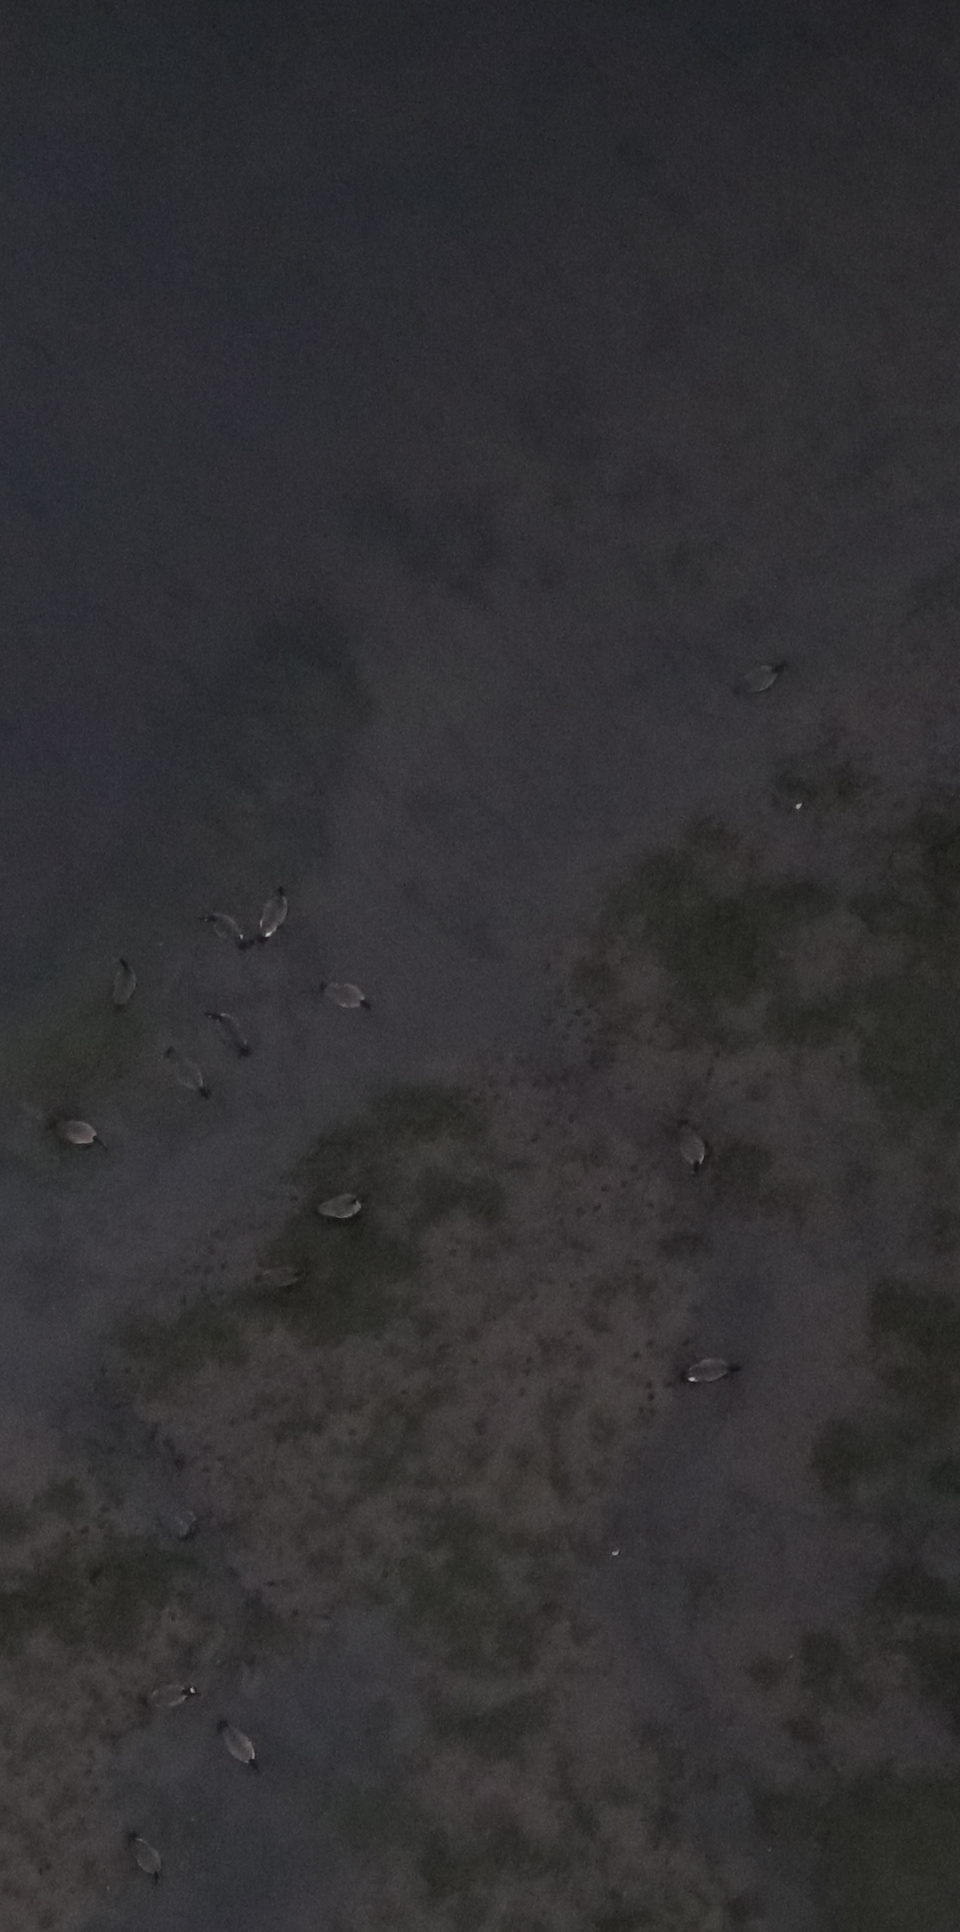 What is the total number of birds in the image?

15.